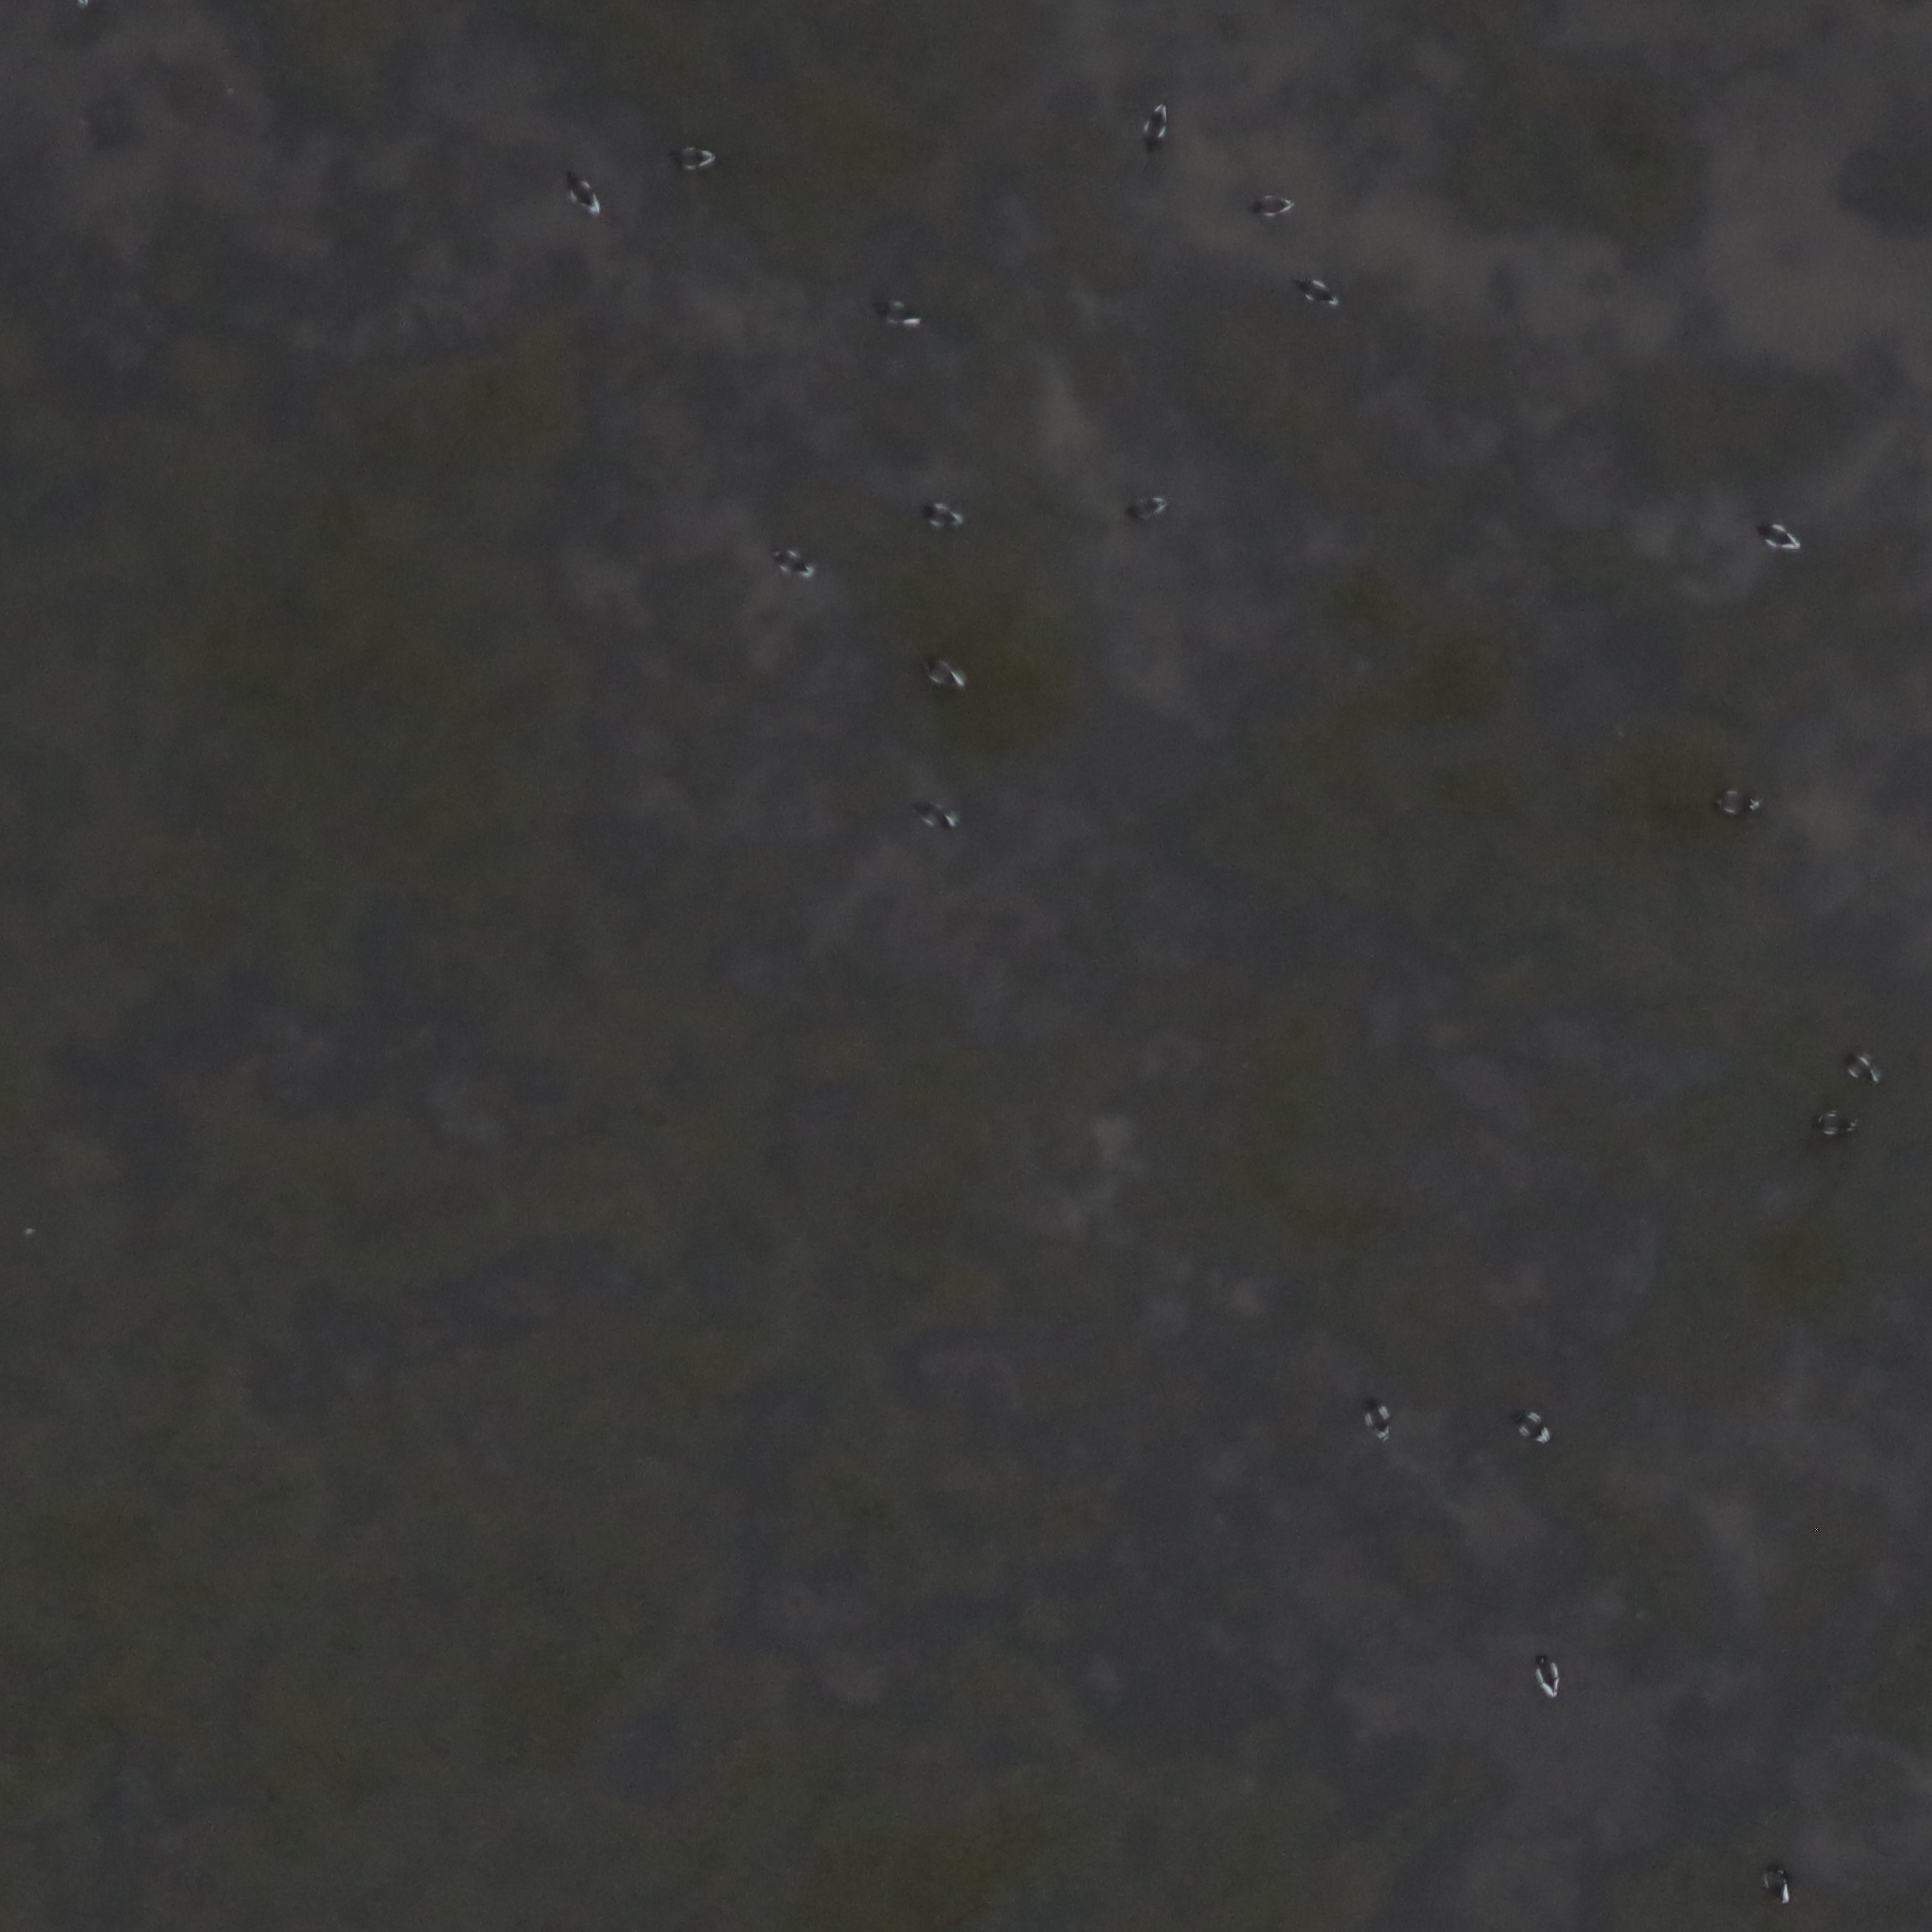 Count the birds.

19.